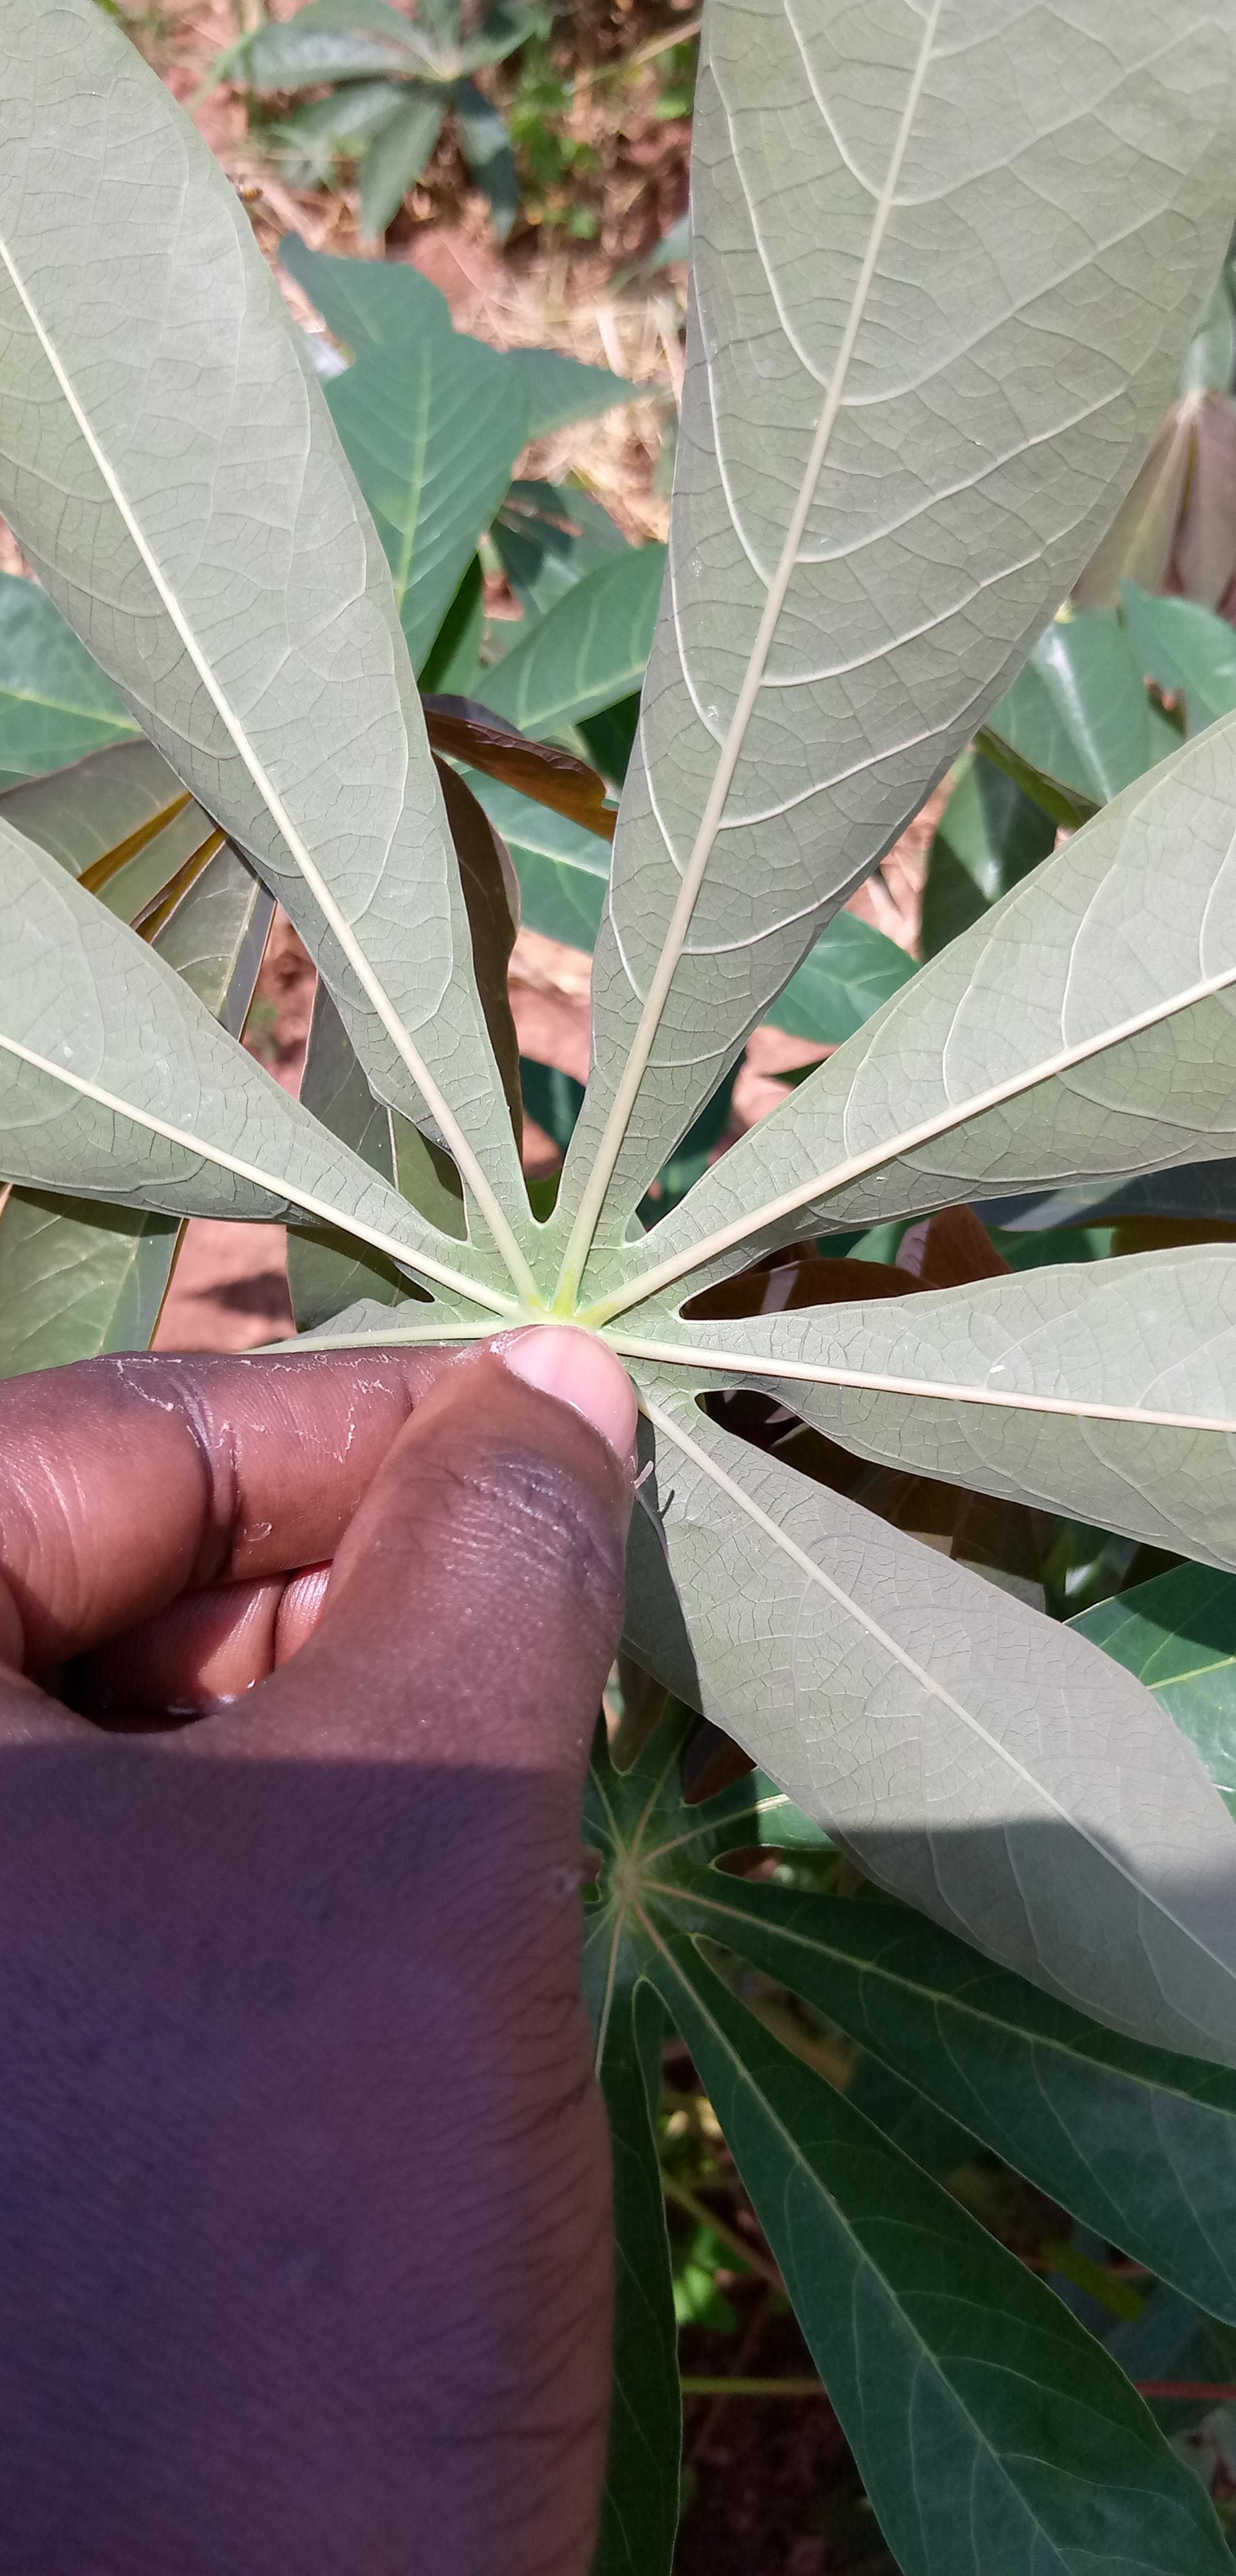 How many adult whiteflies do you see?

1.